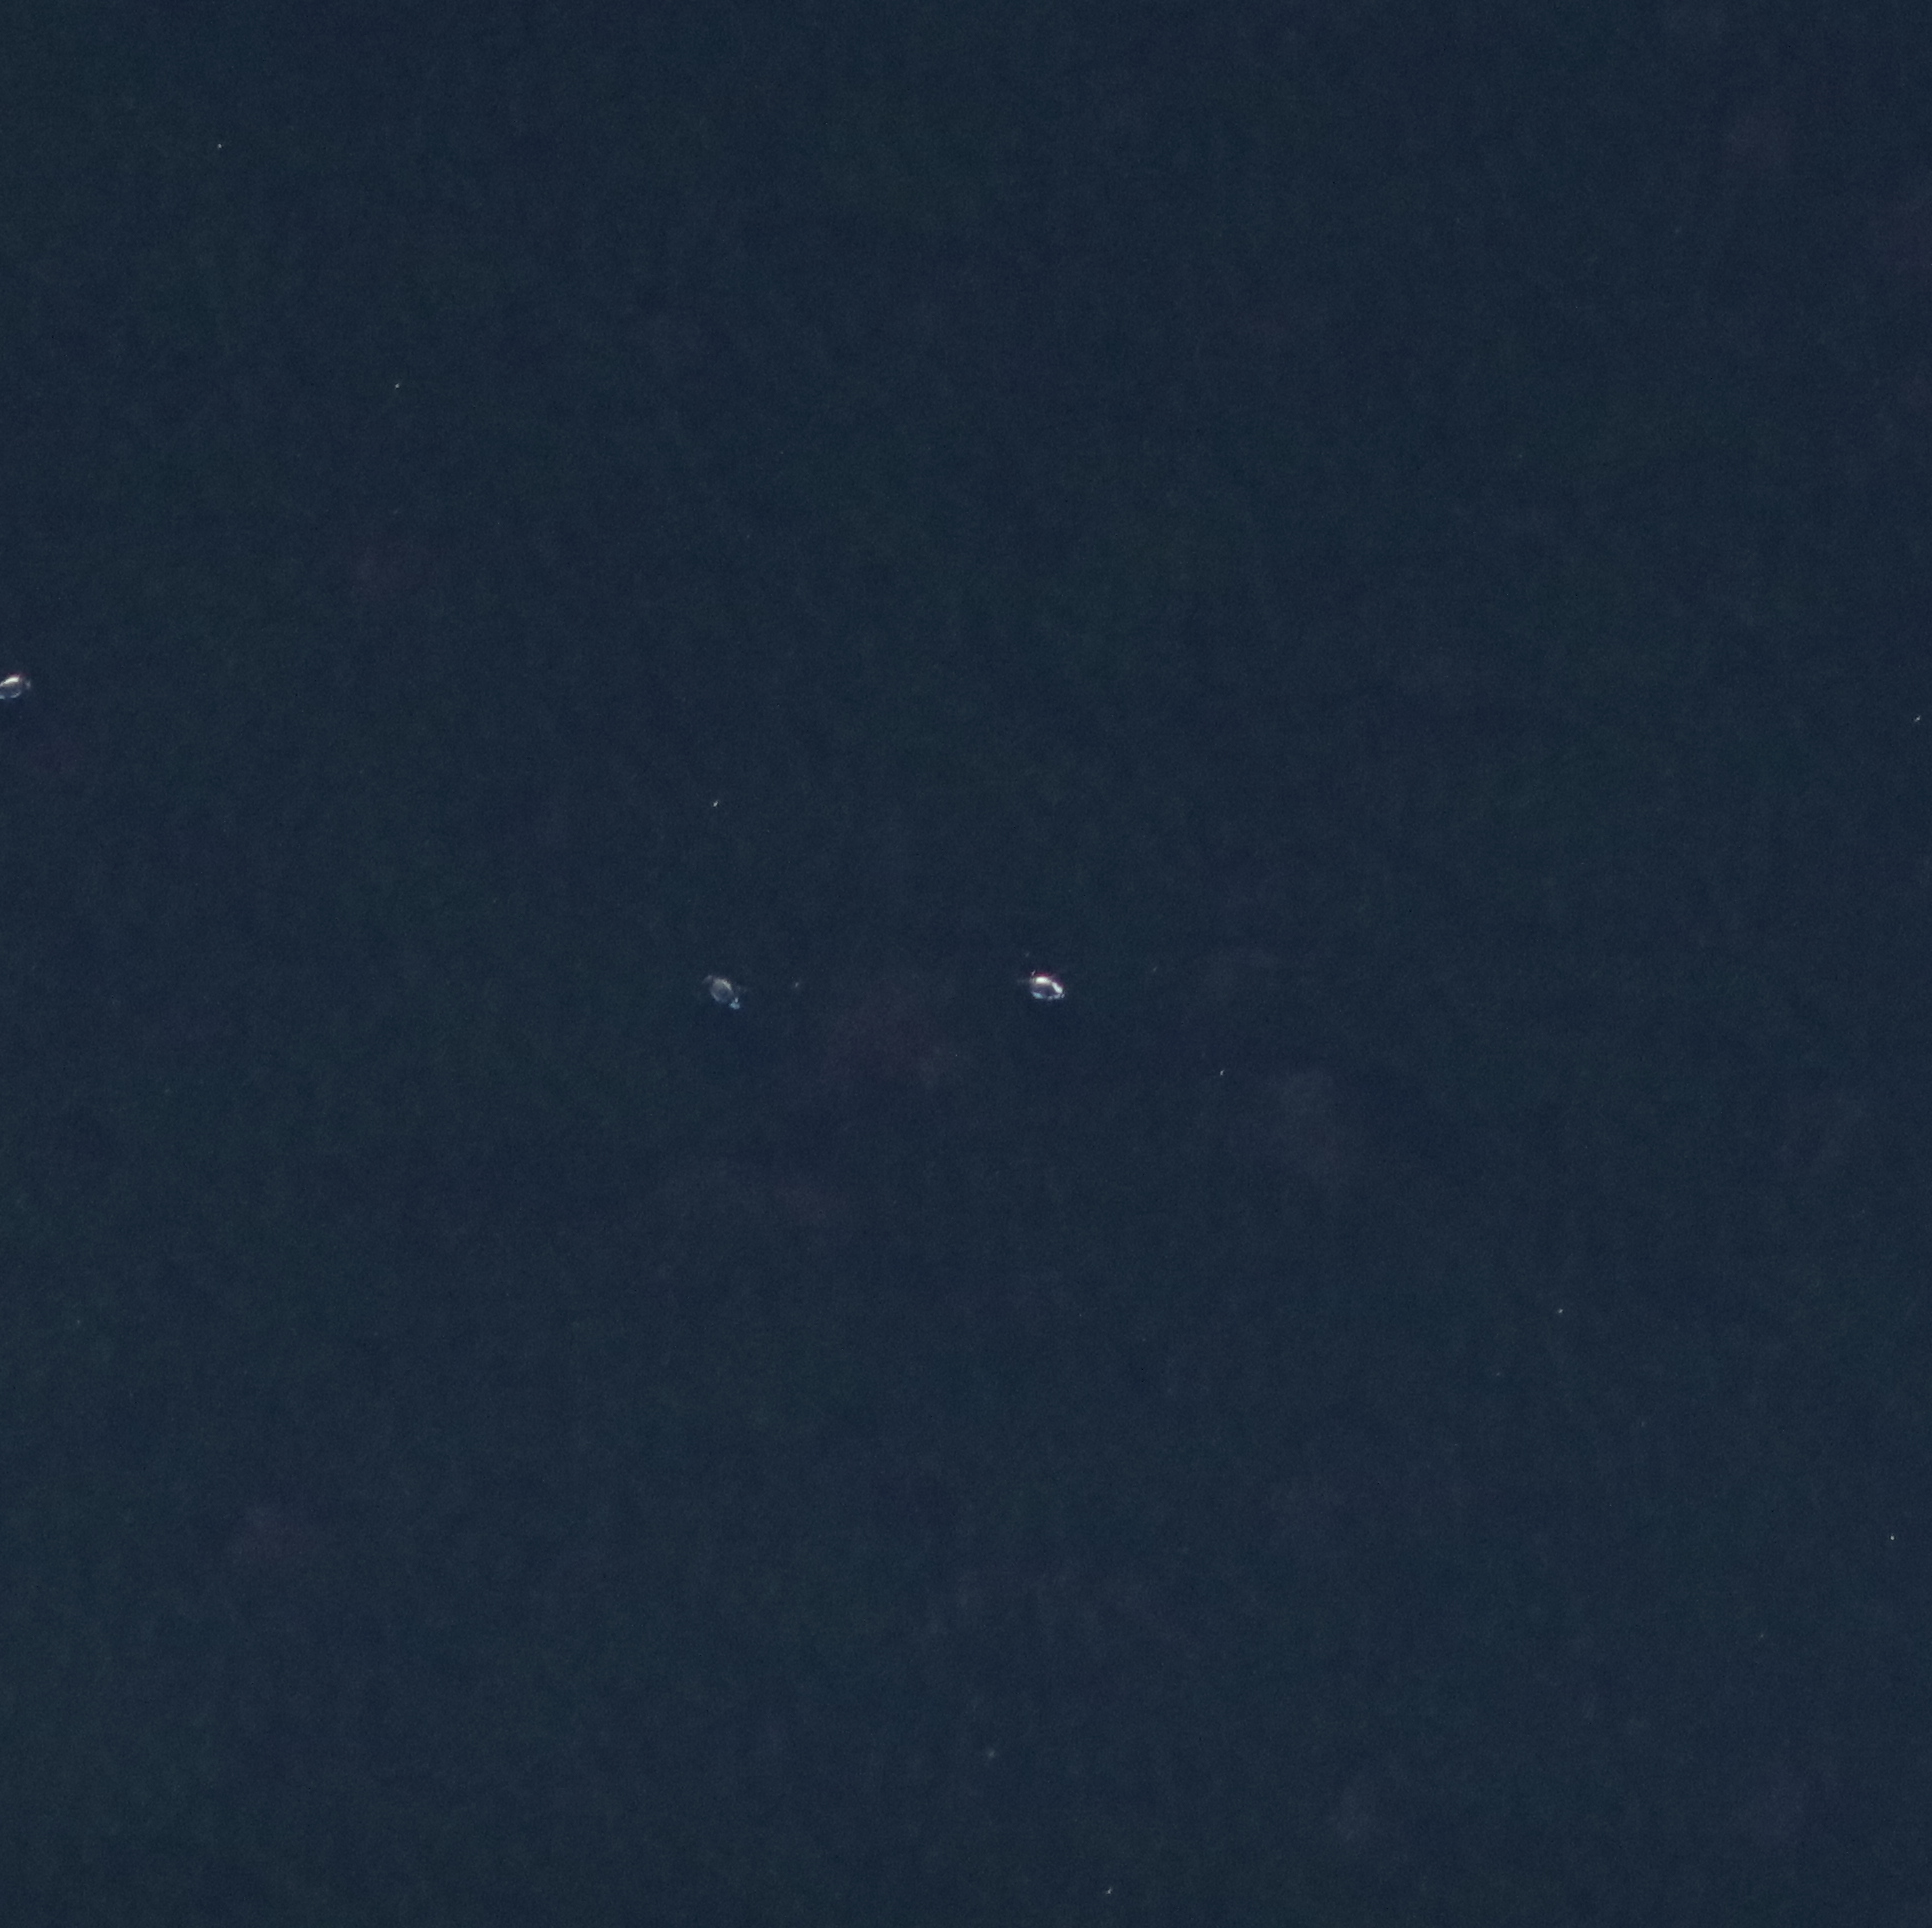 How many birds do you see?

3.